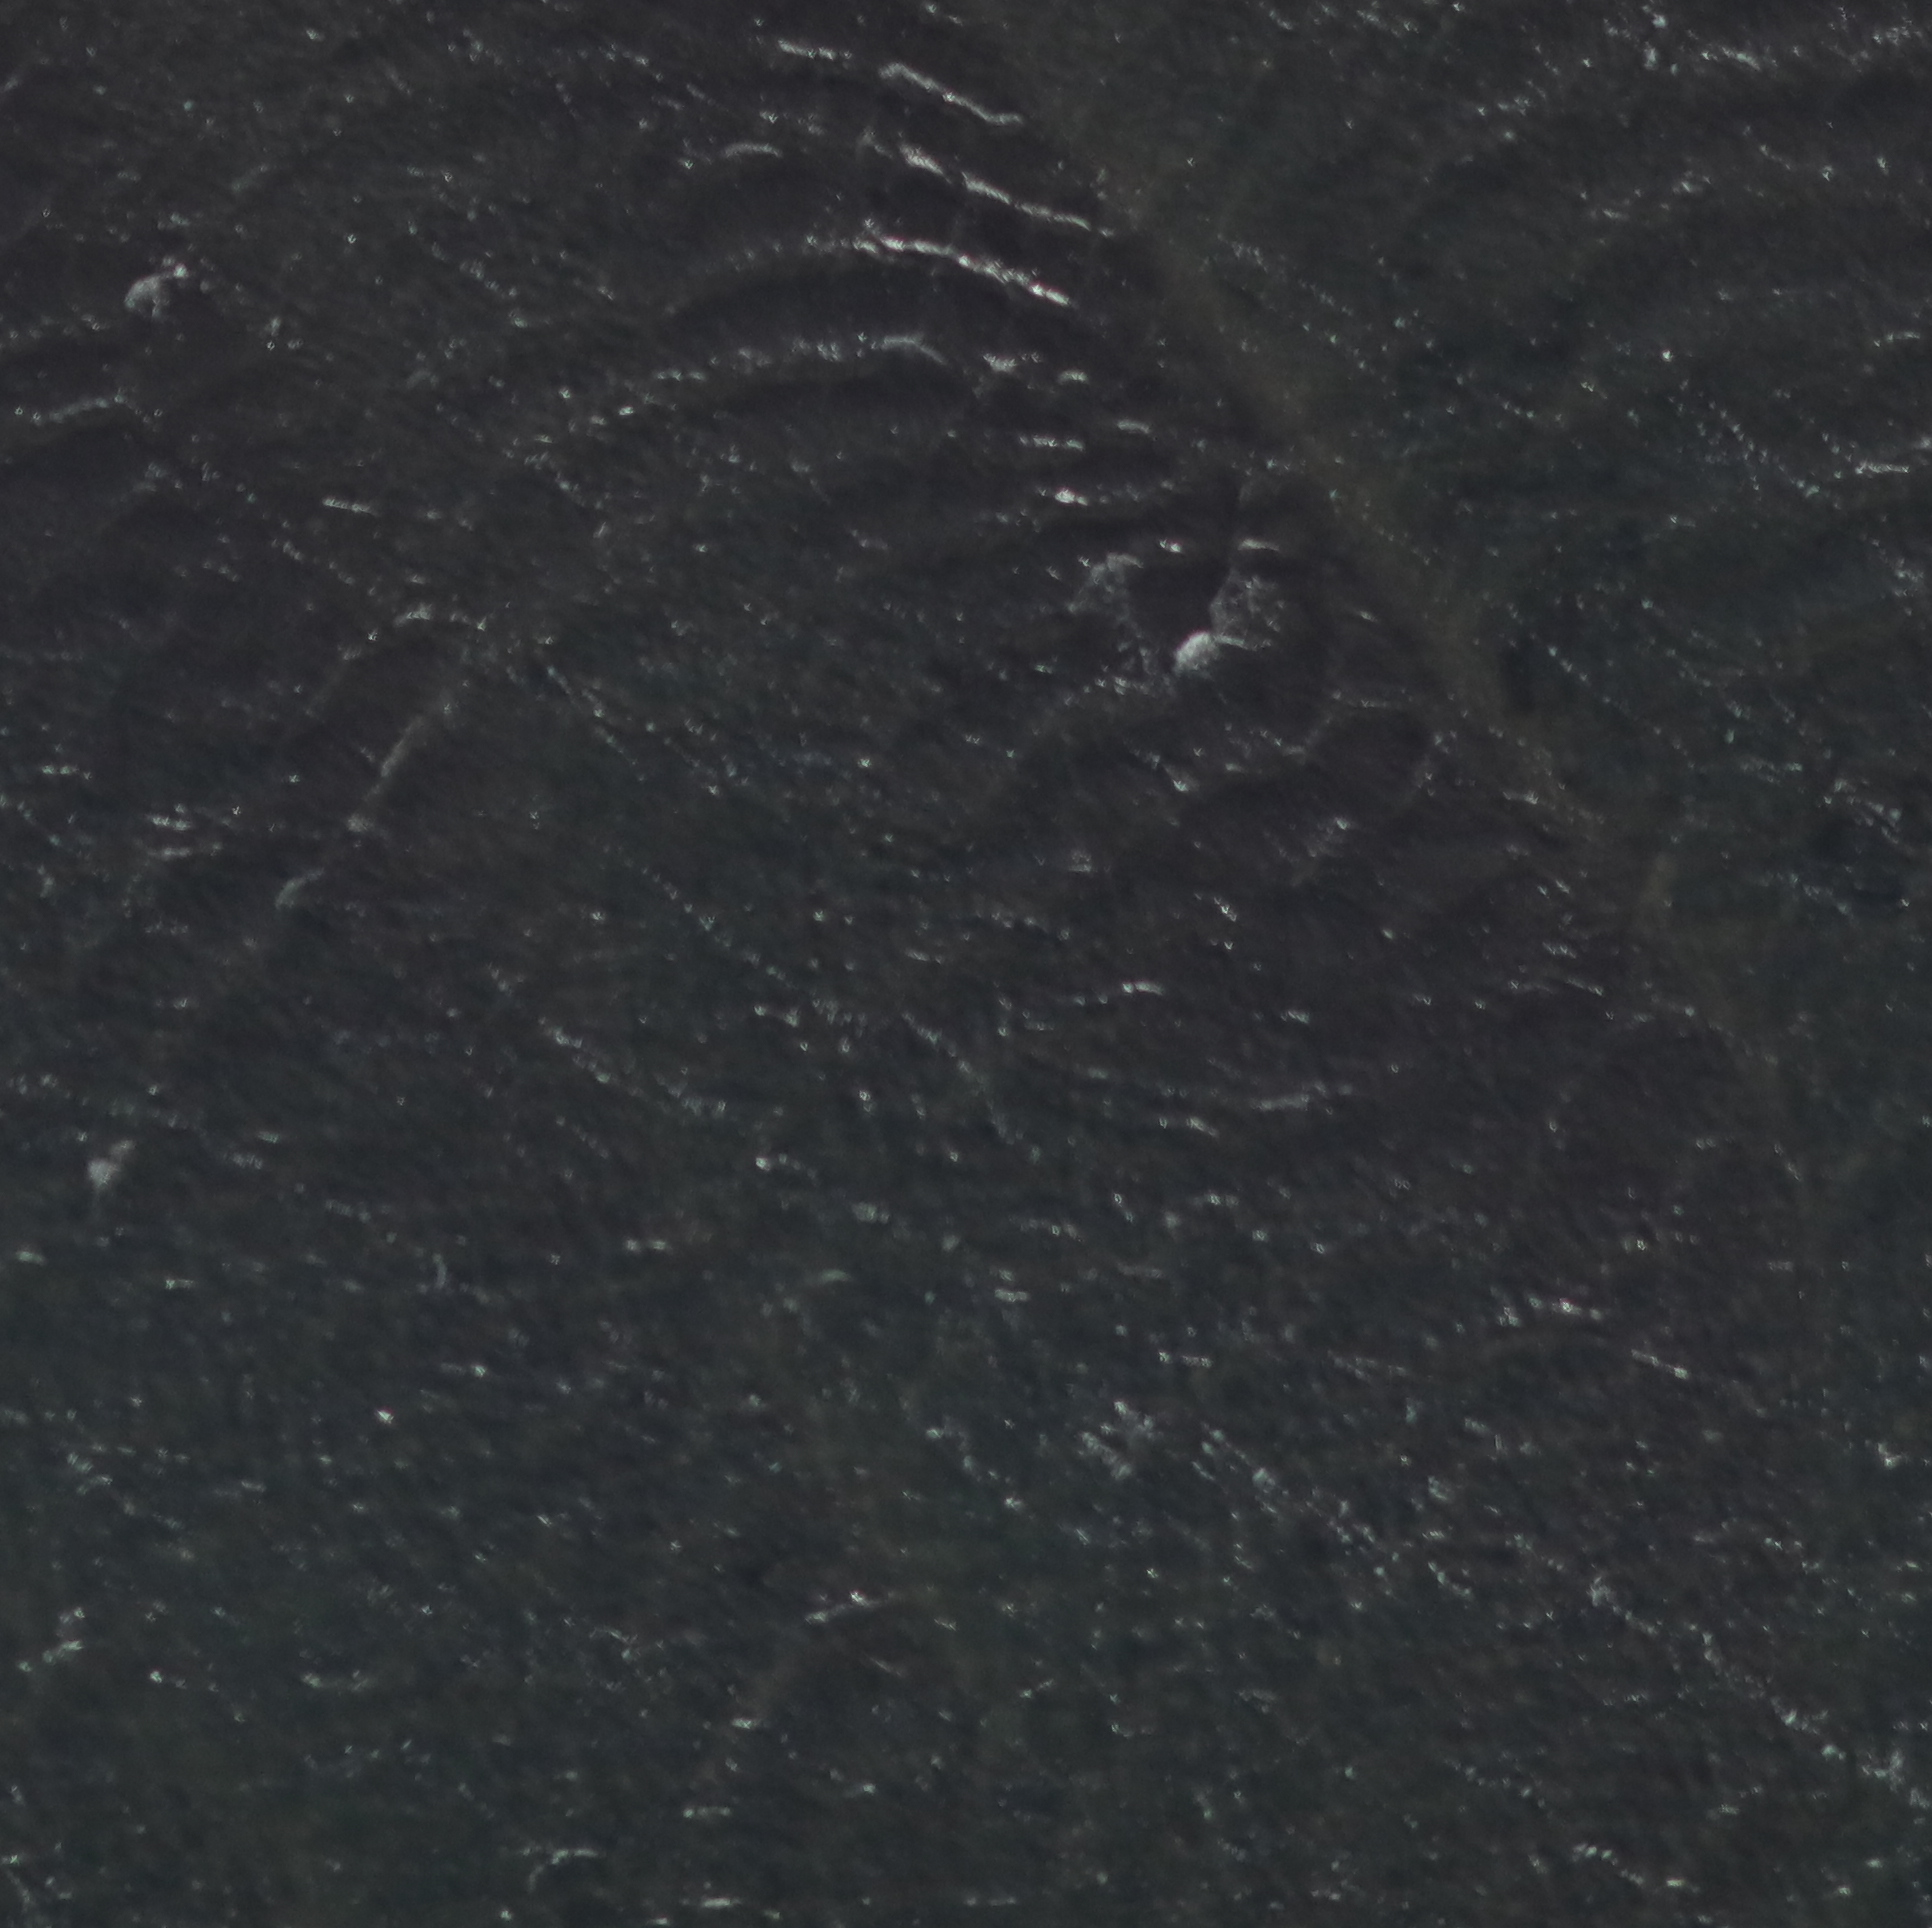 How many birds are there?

0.